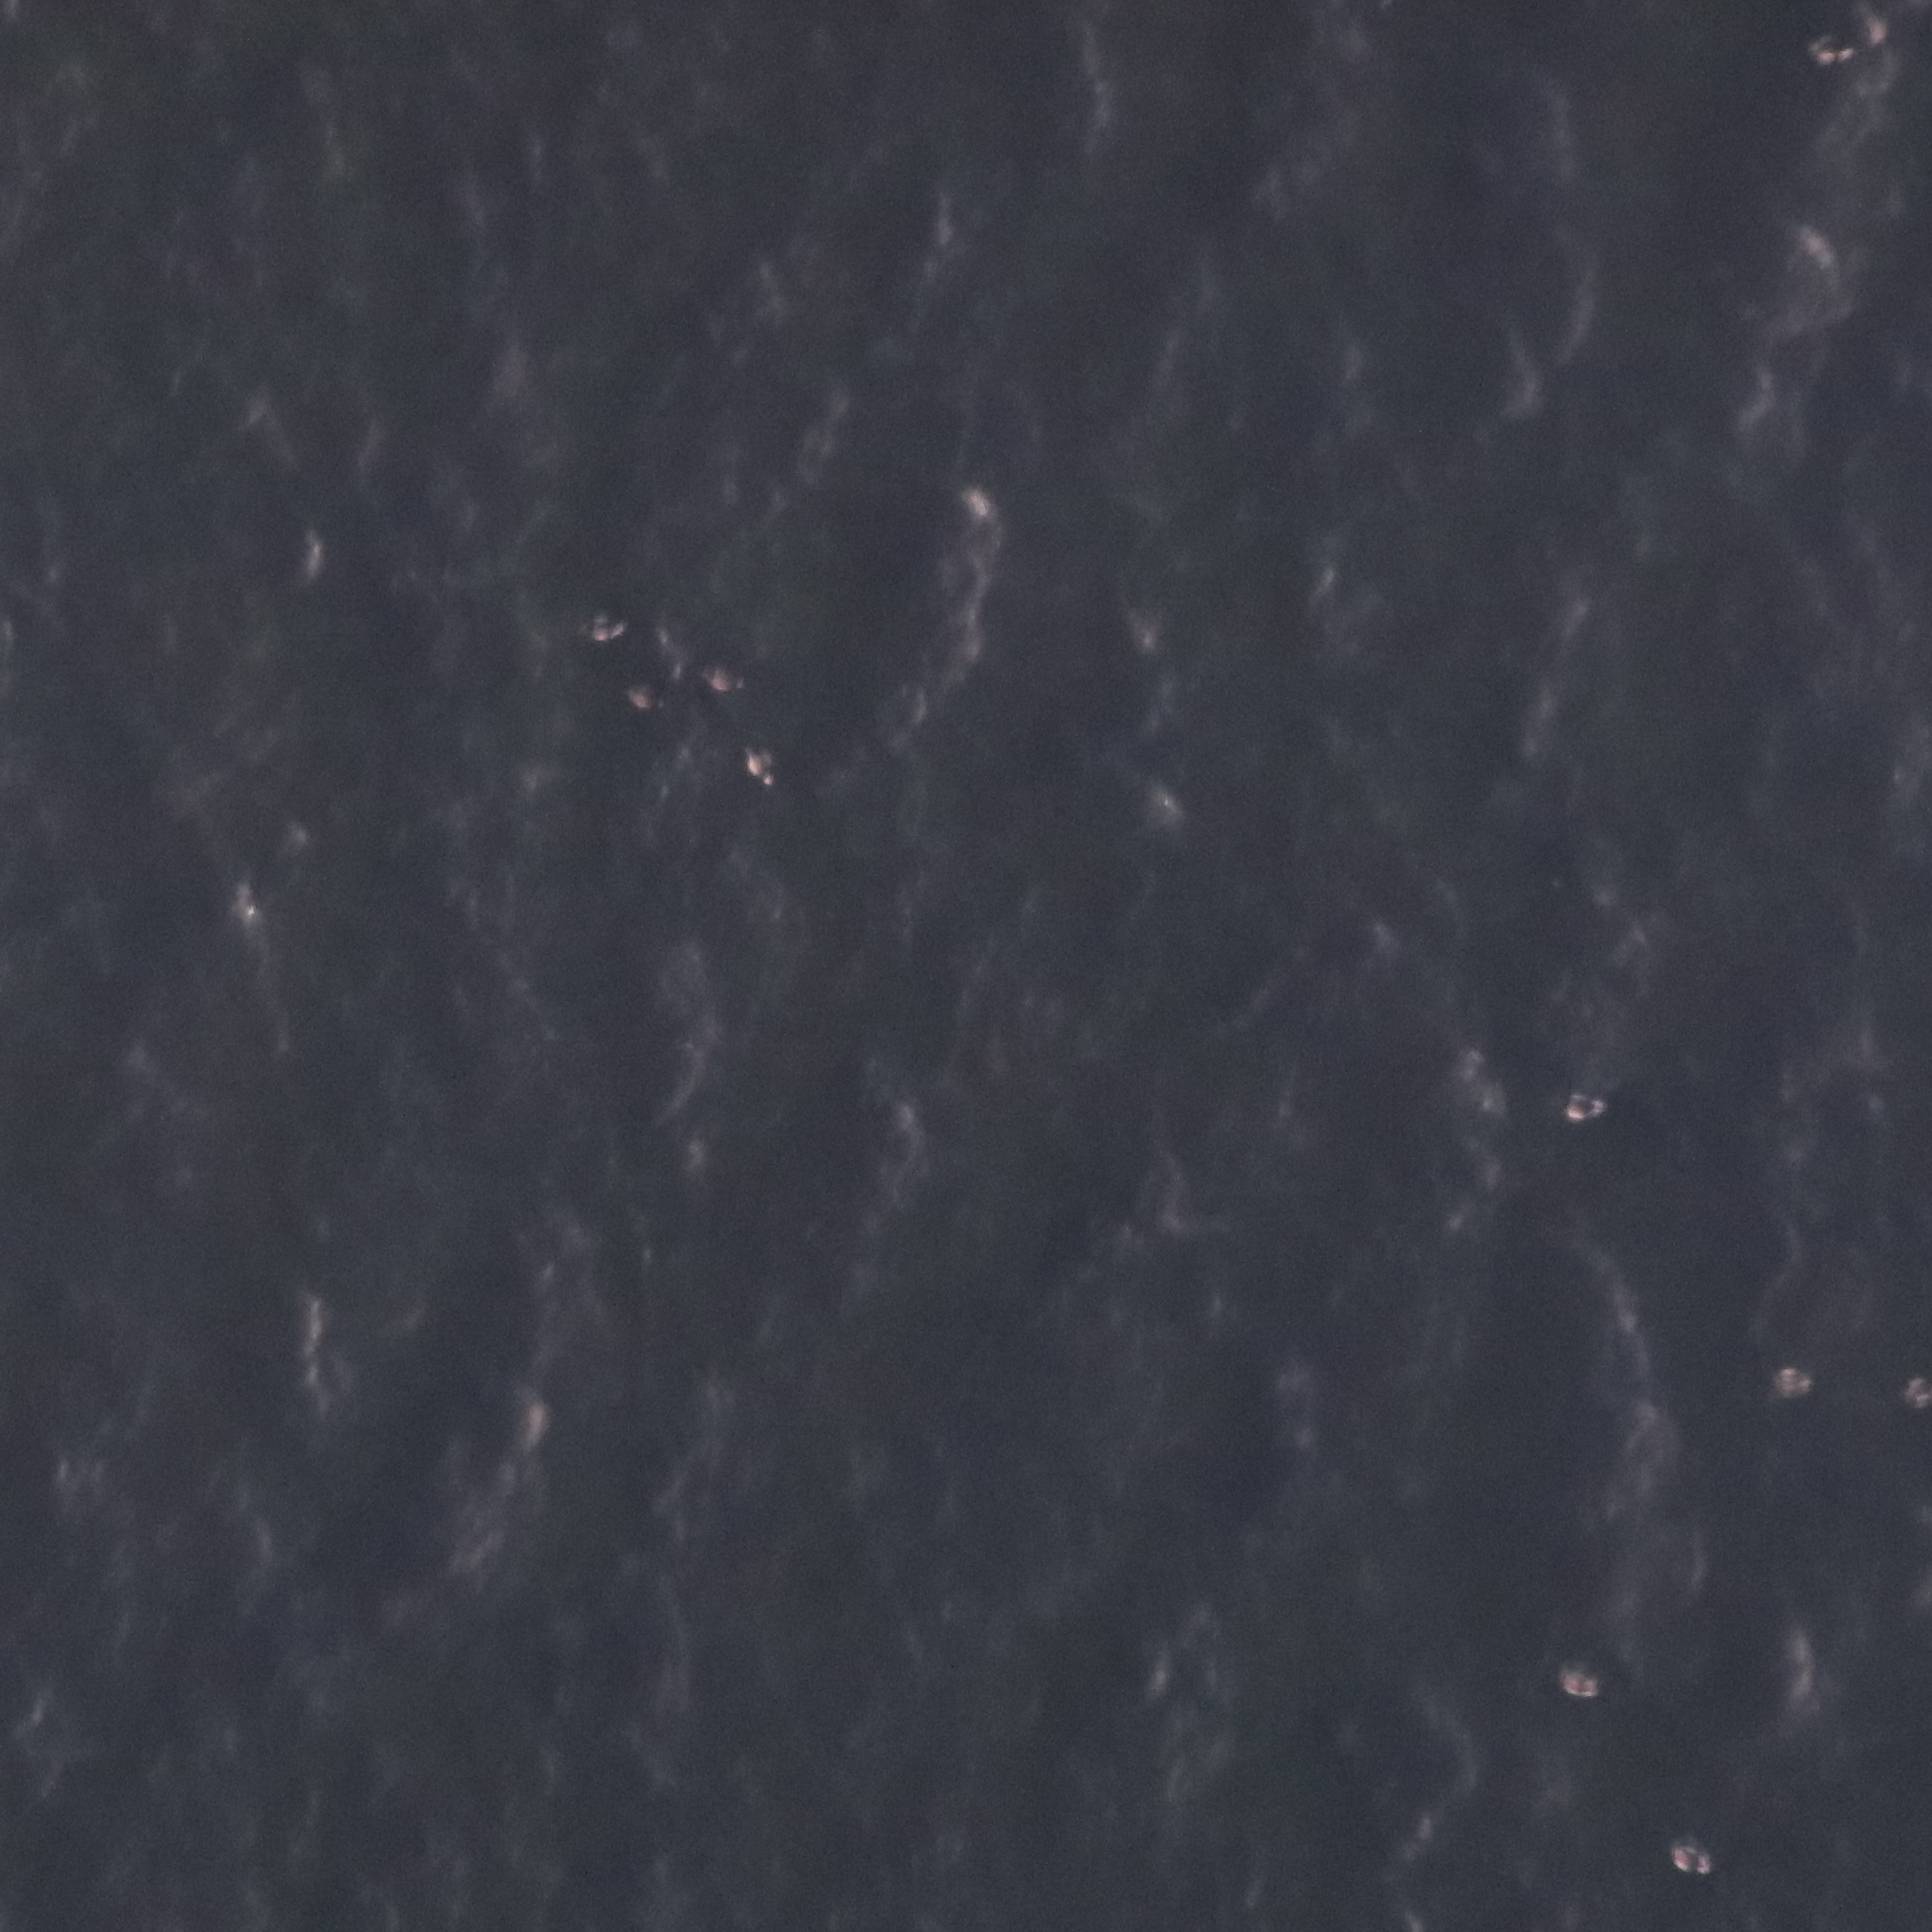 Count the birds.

10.